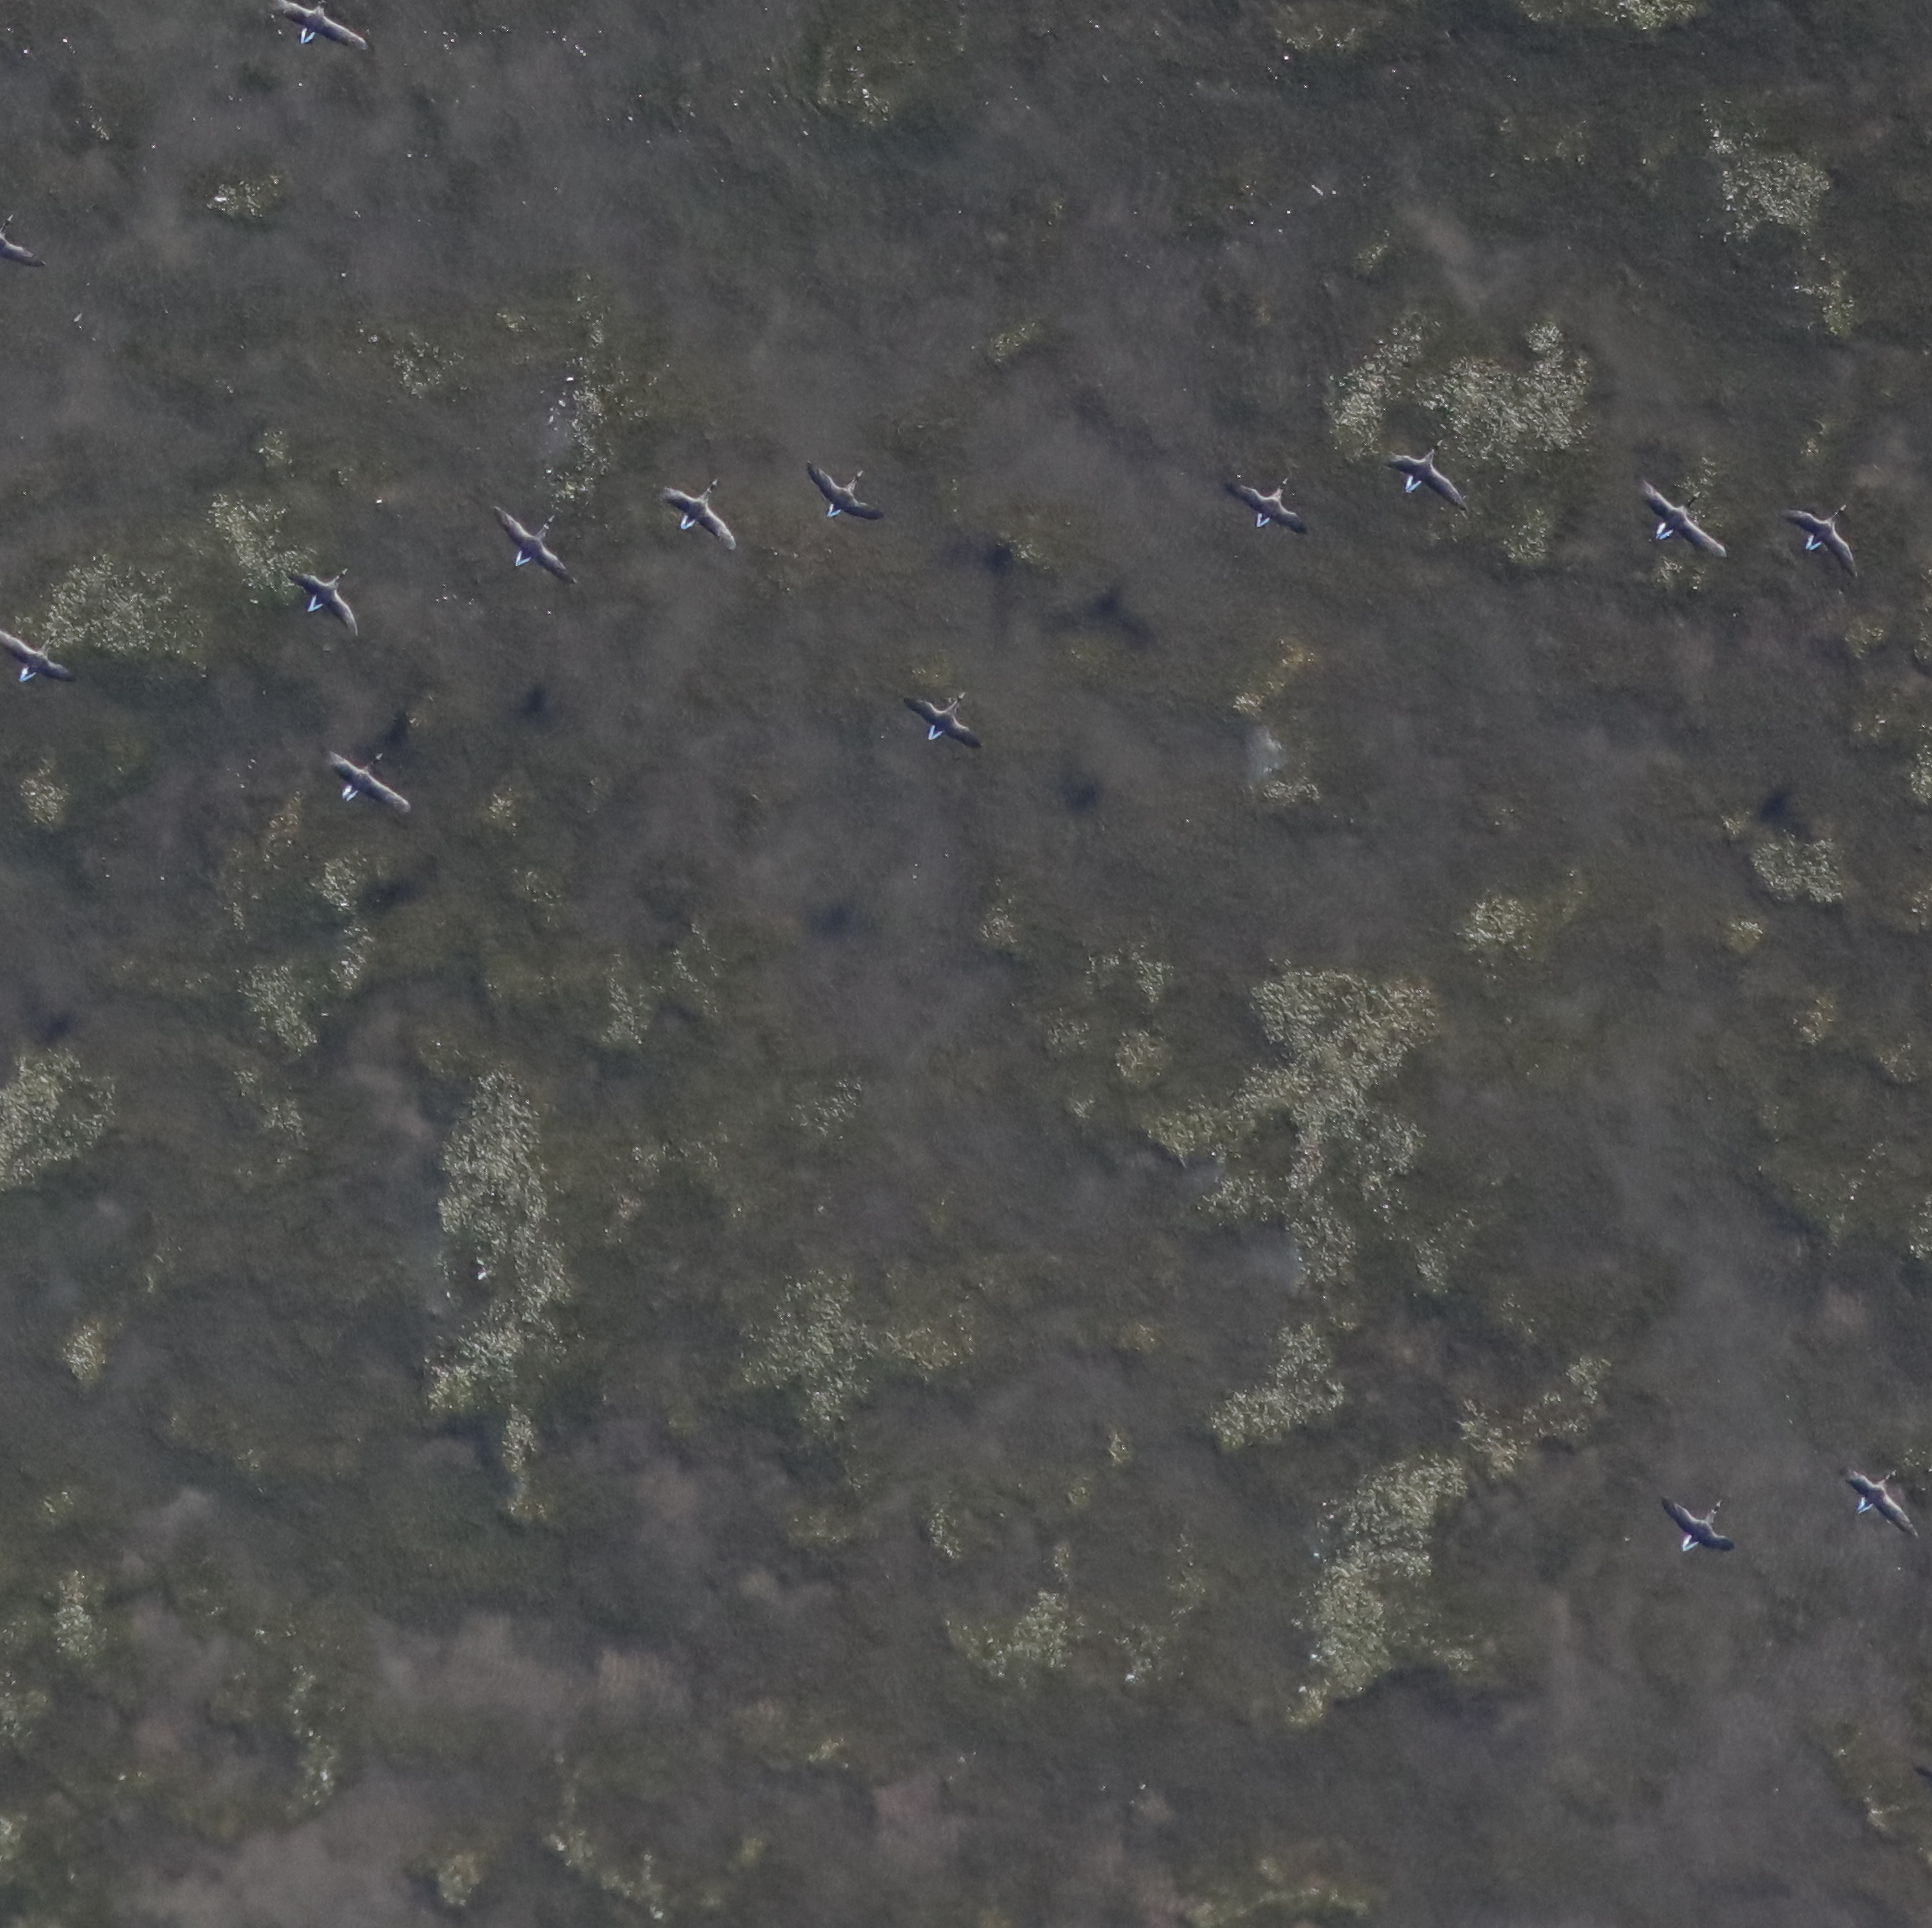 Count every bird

14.